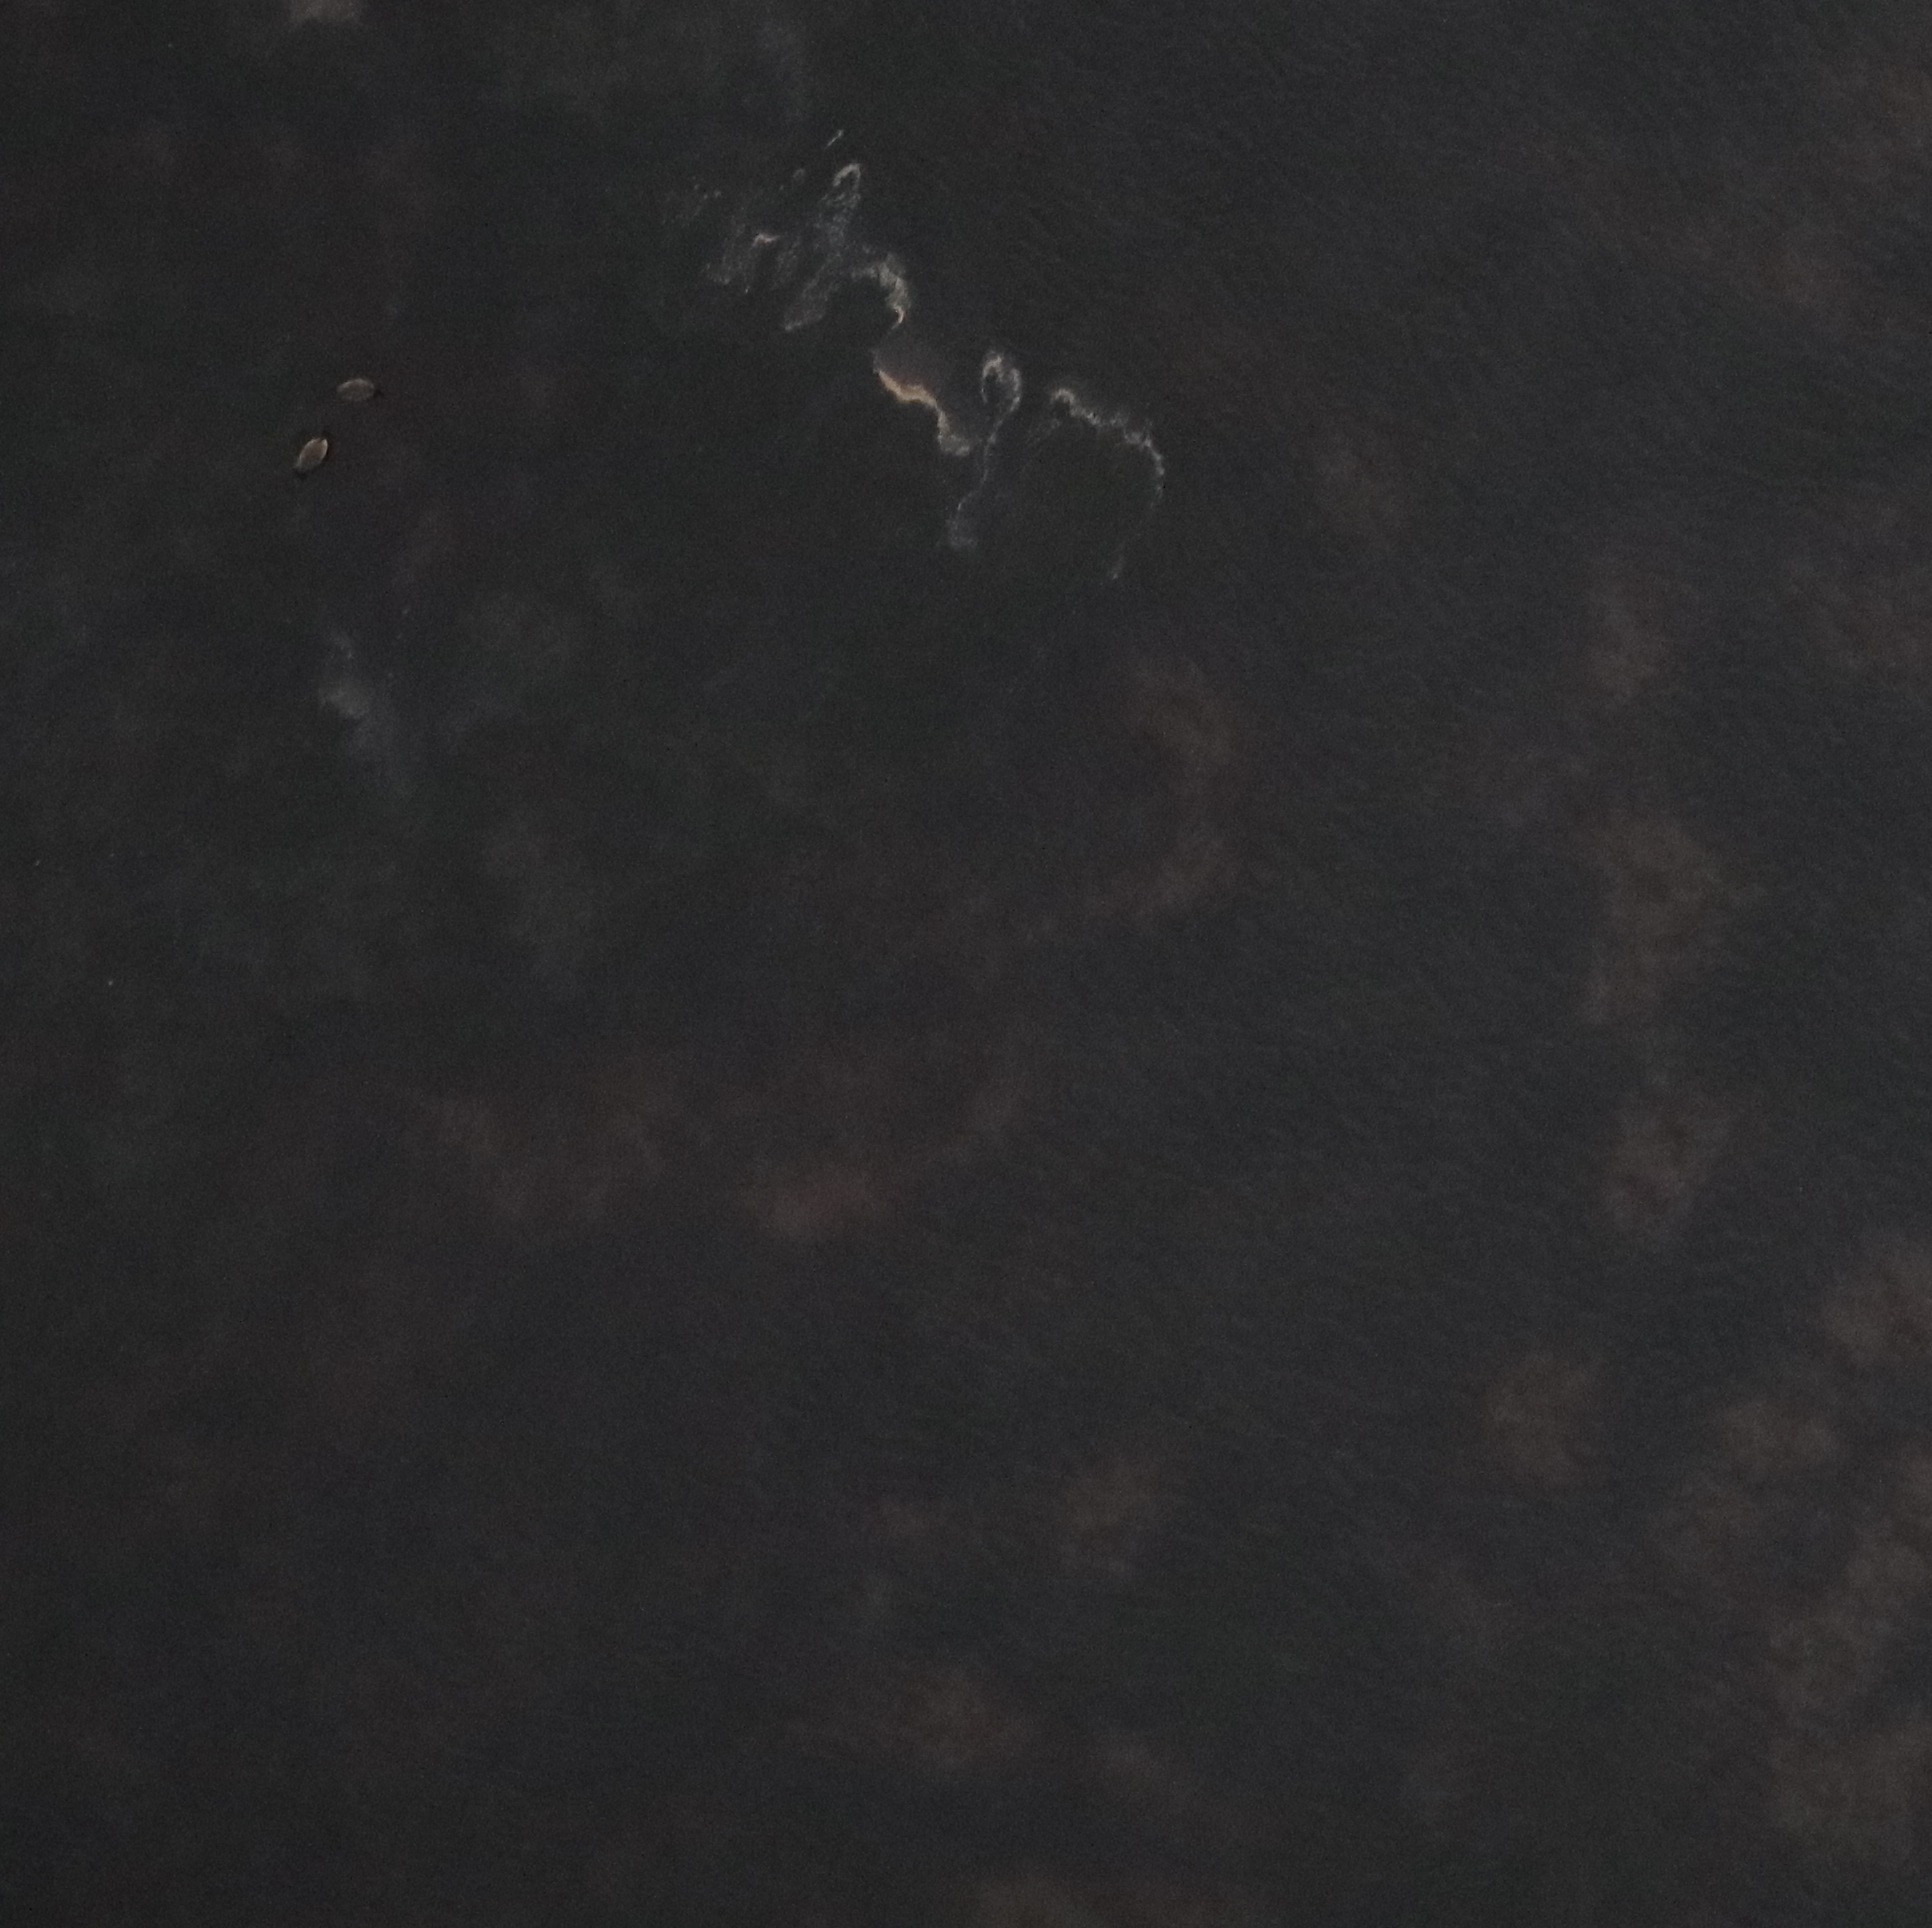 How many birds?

2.